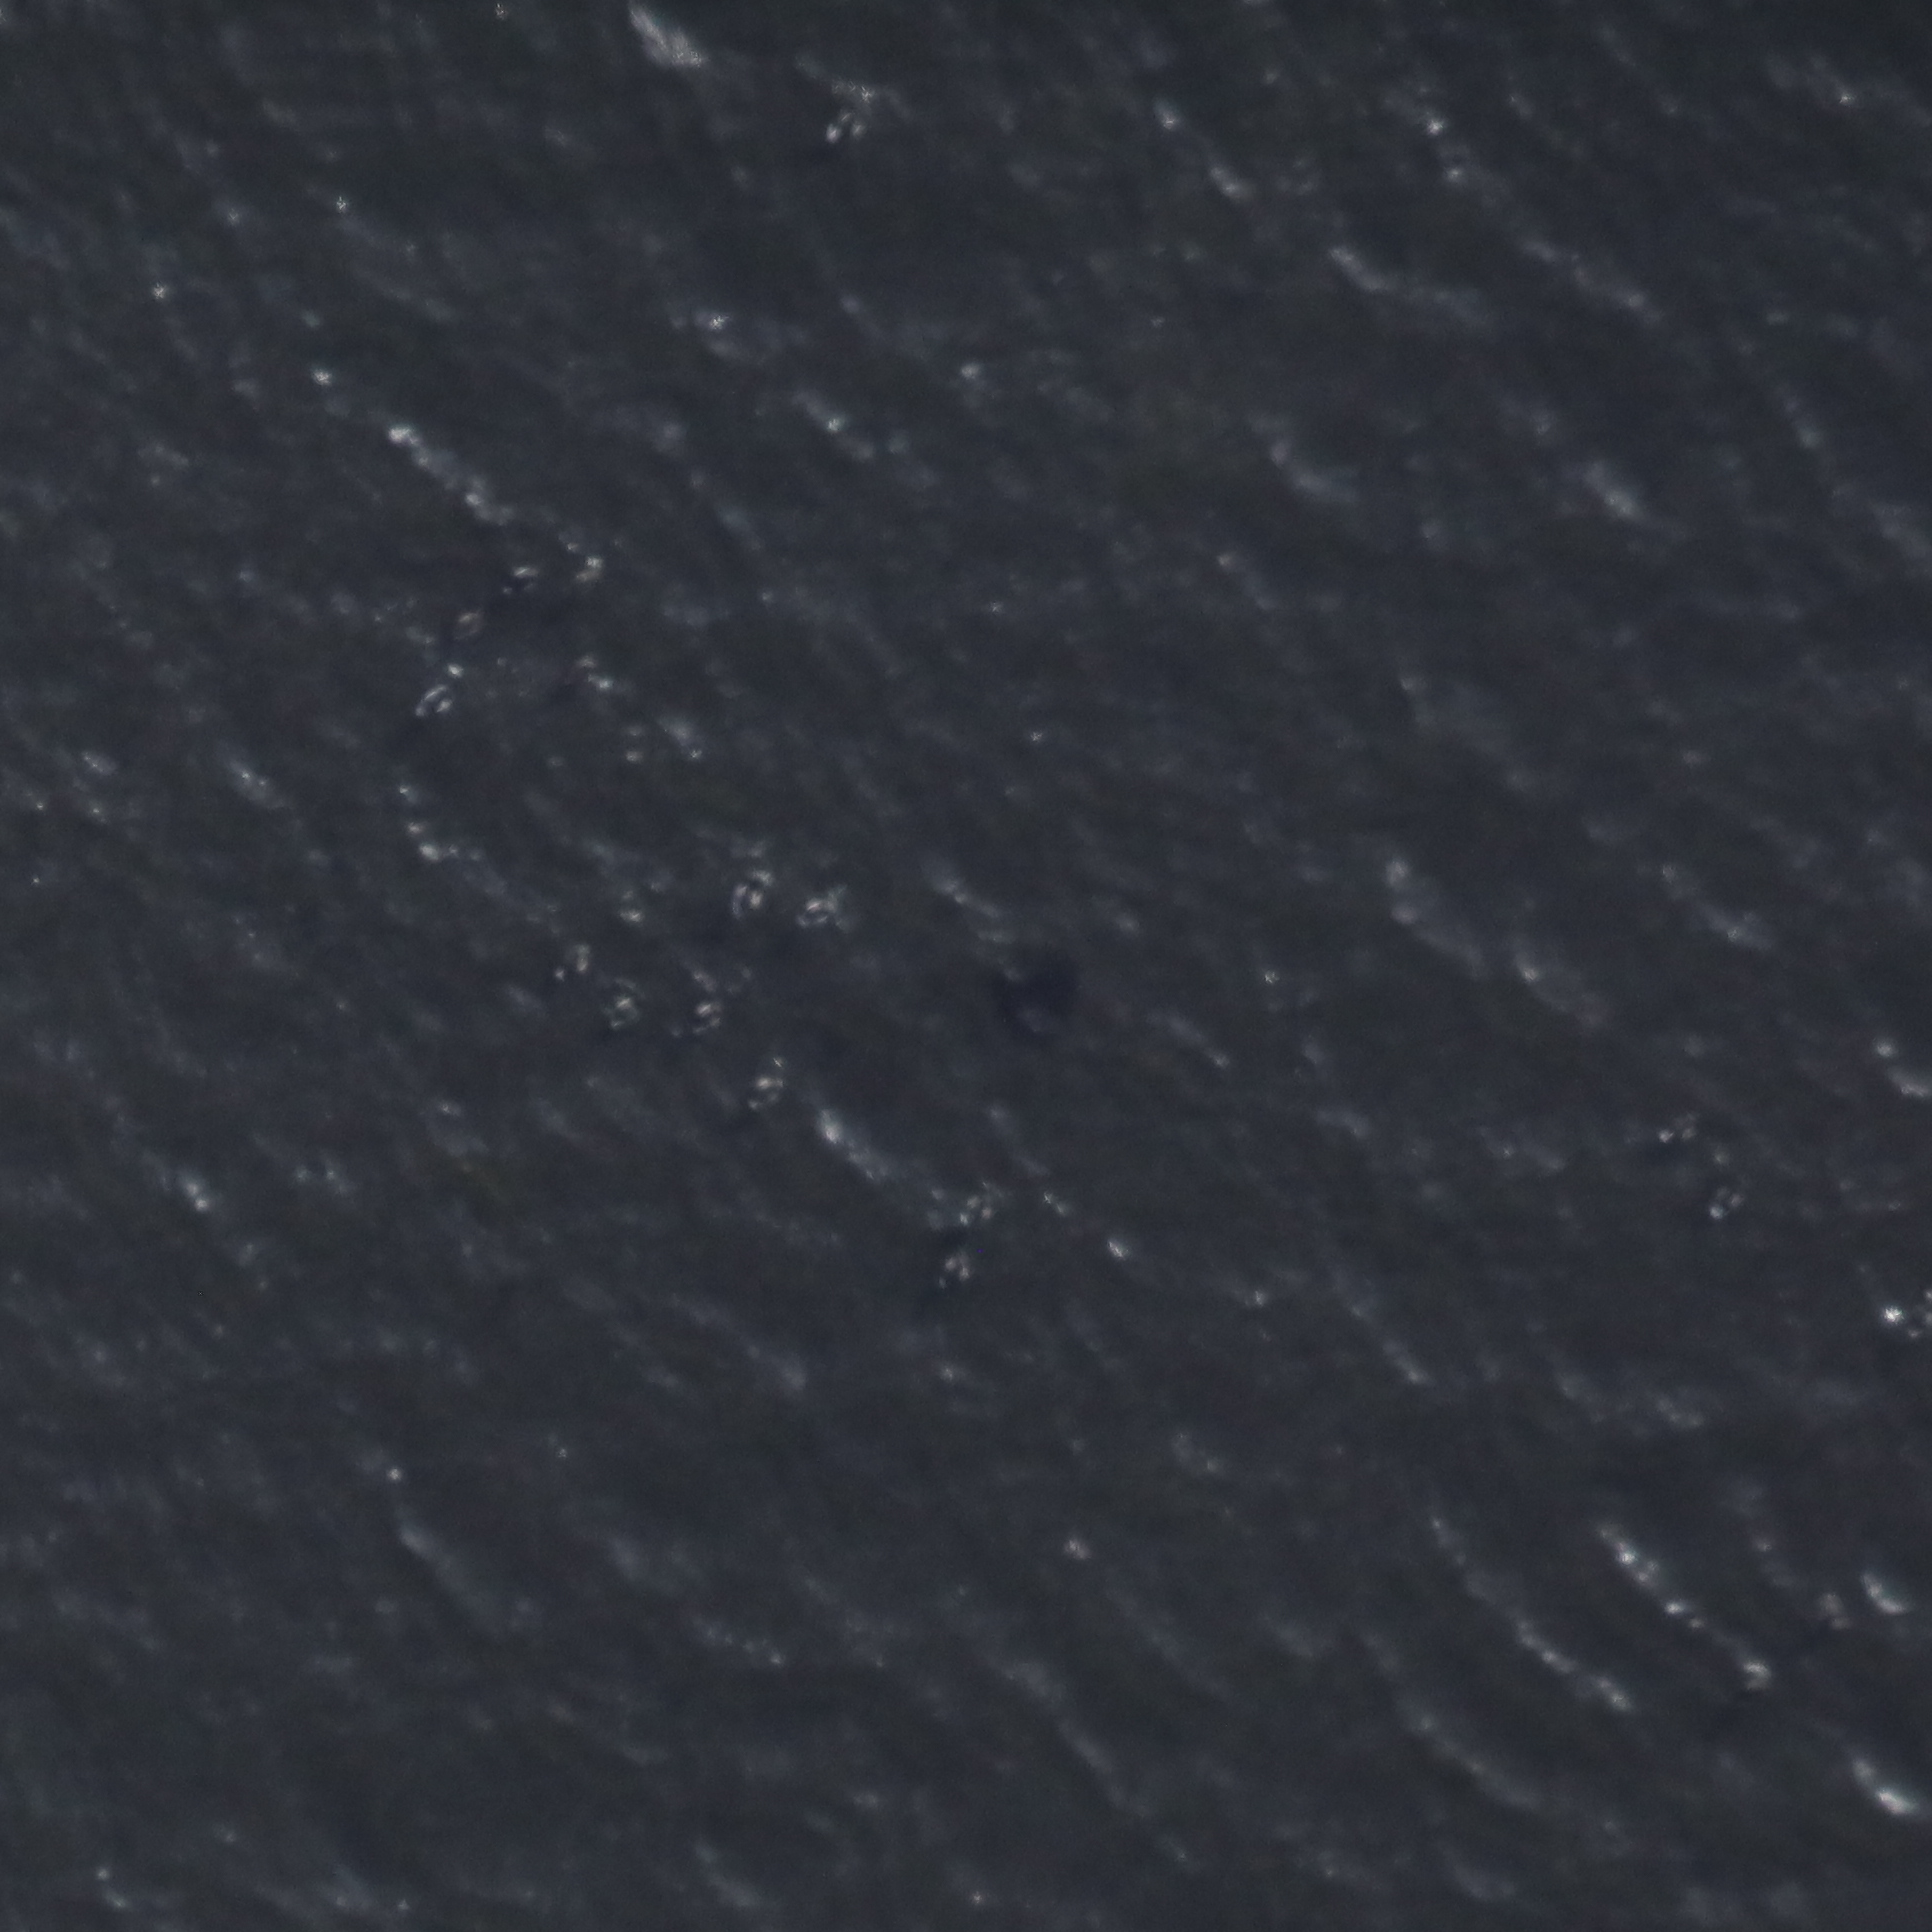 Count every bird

18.